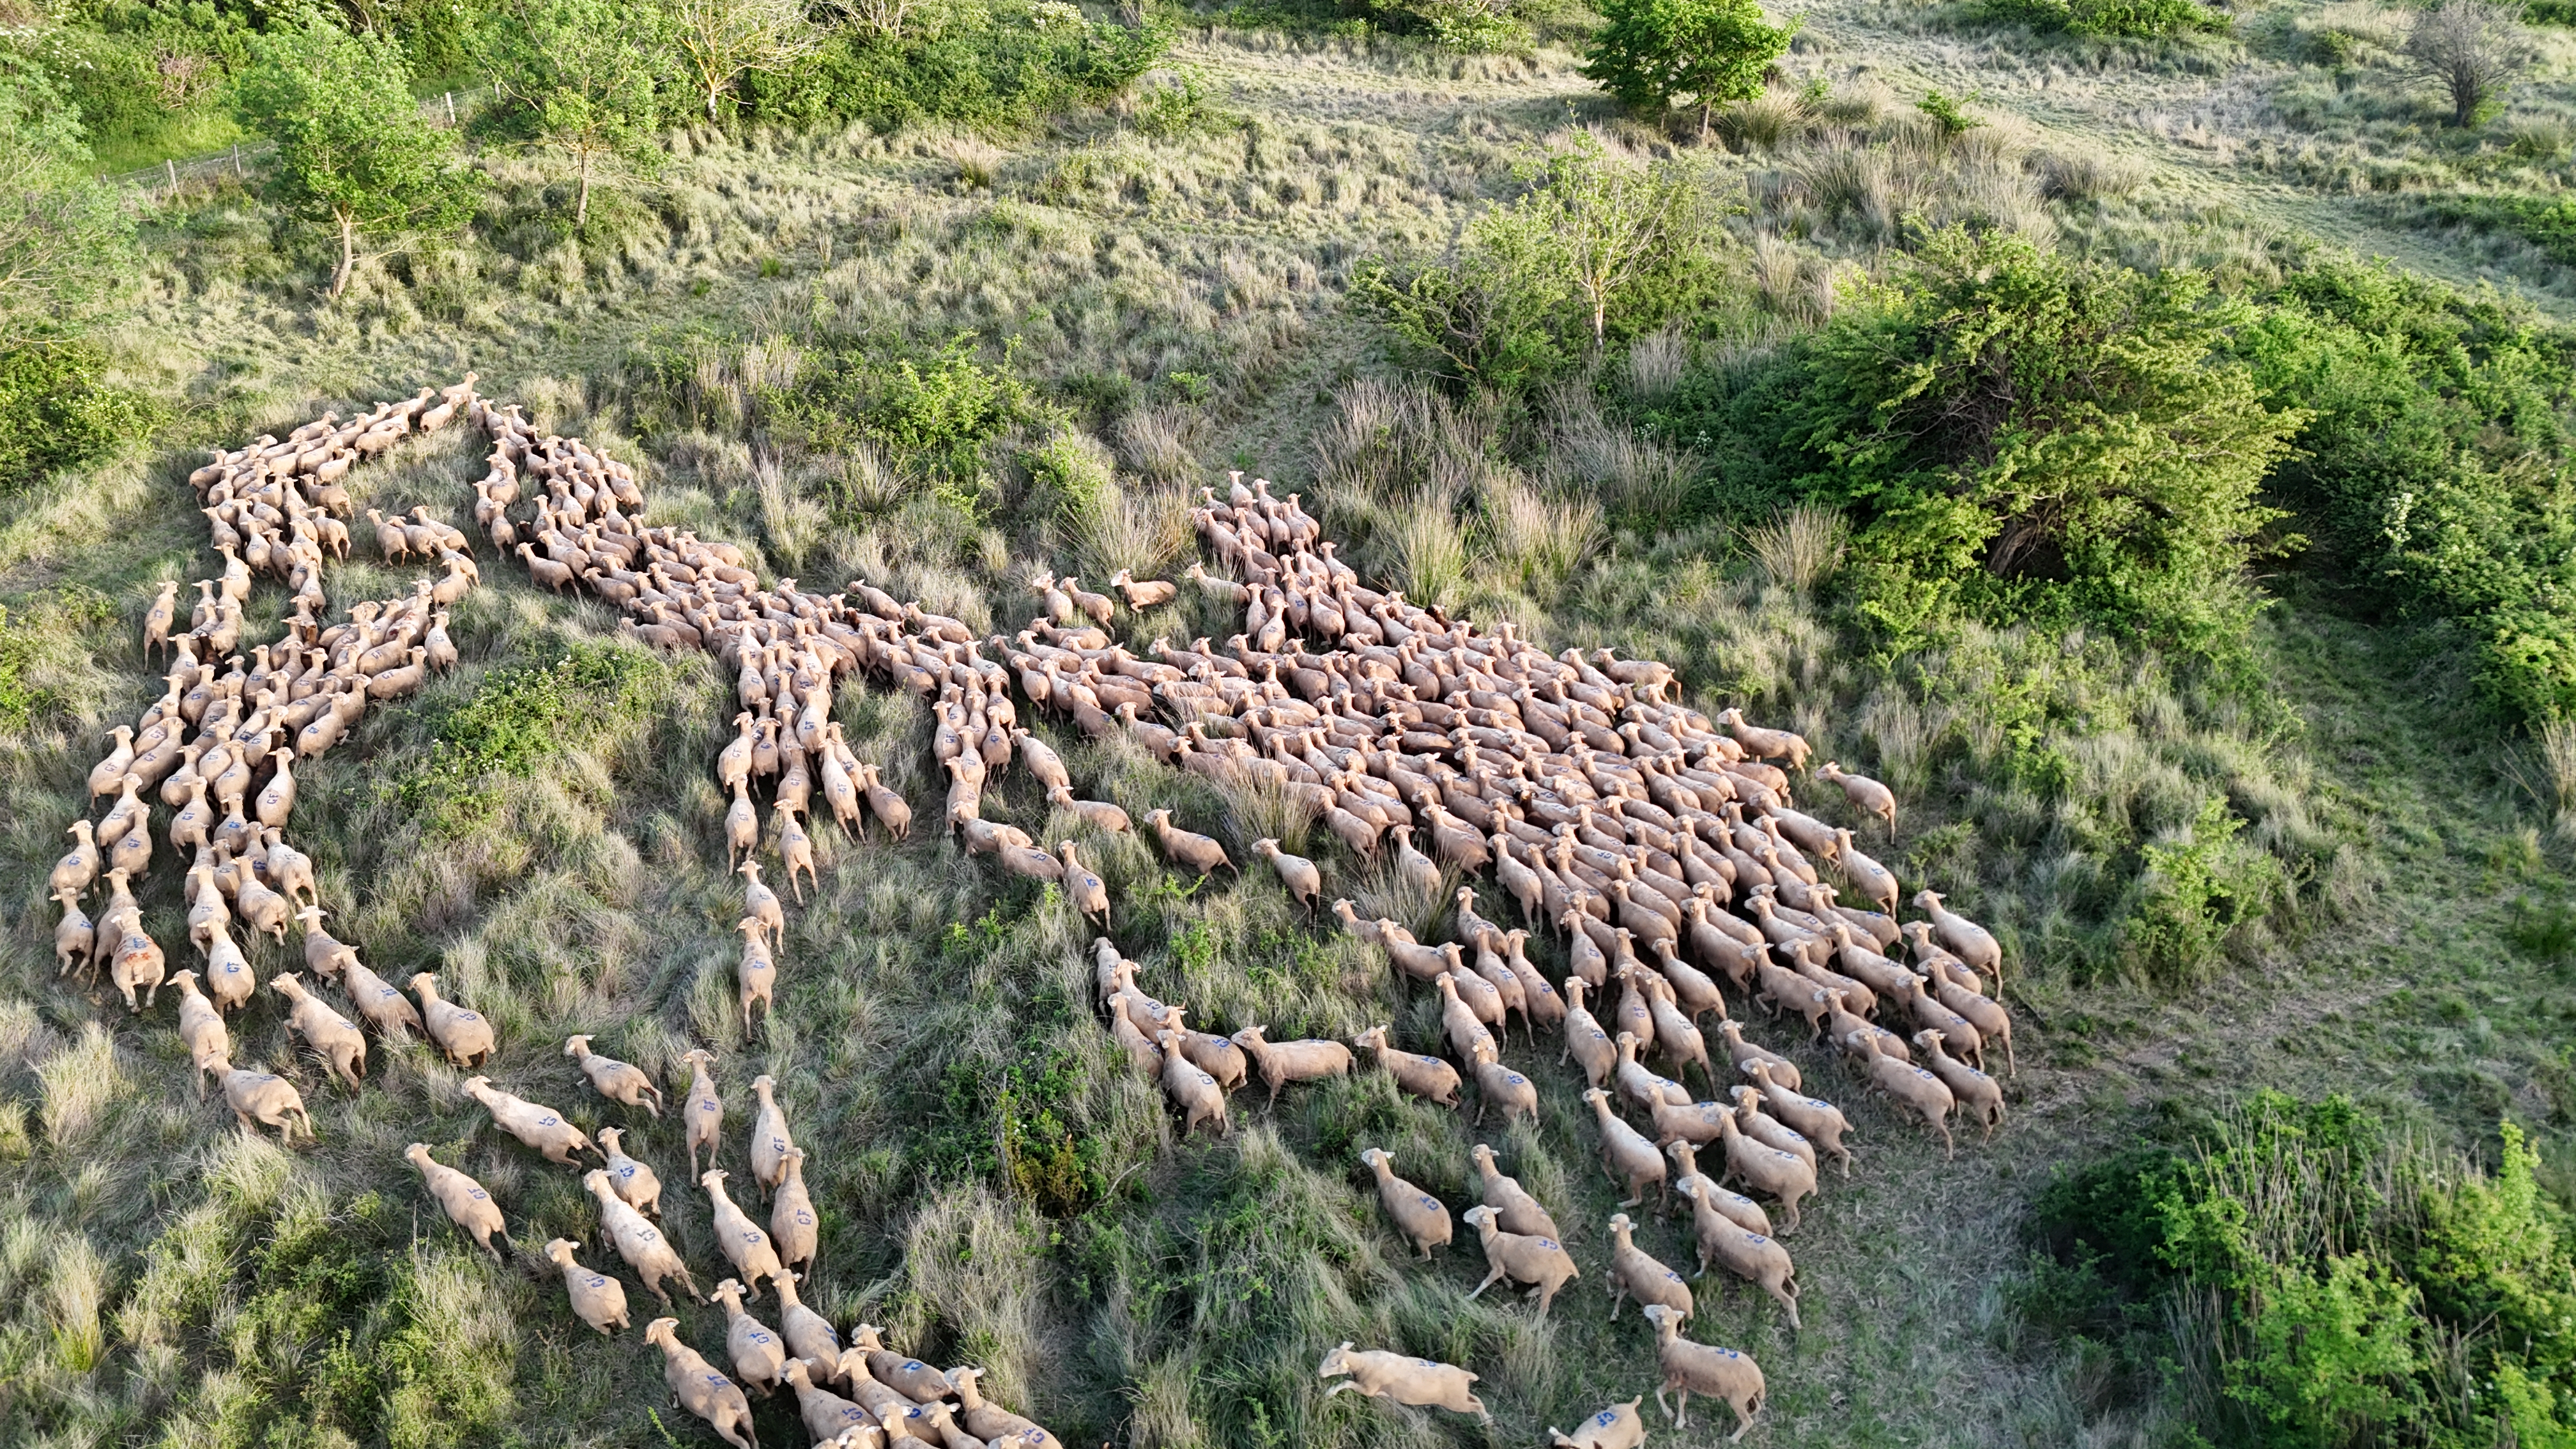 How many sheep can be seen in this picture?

452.